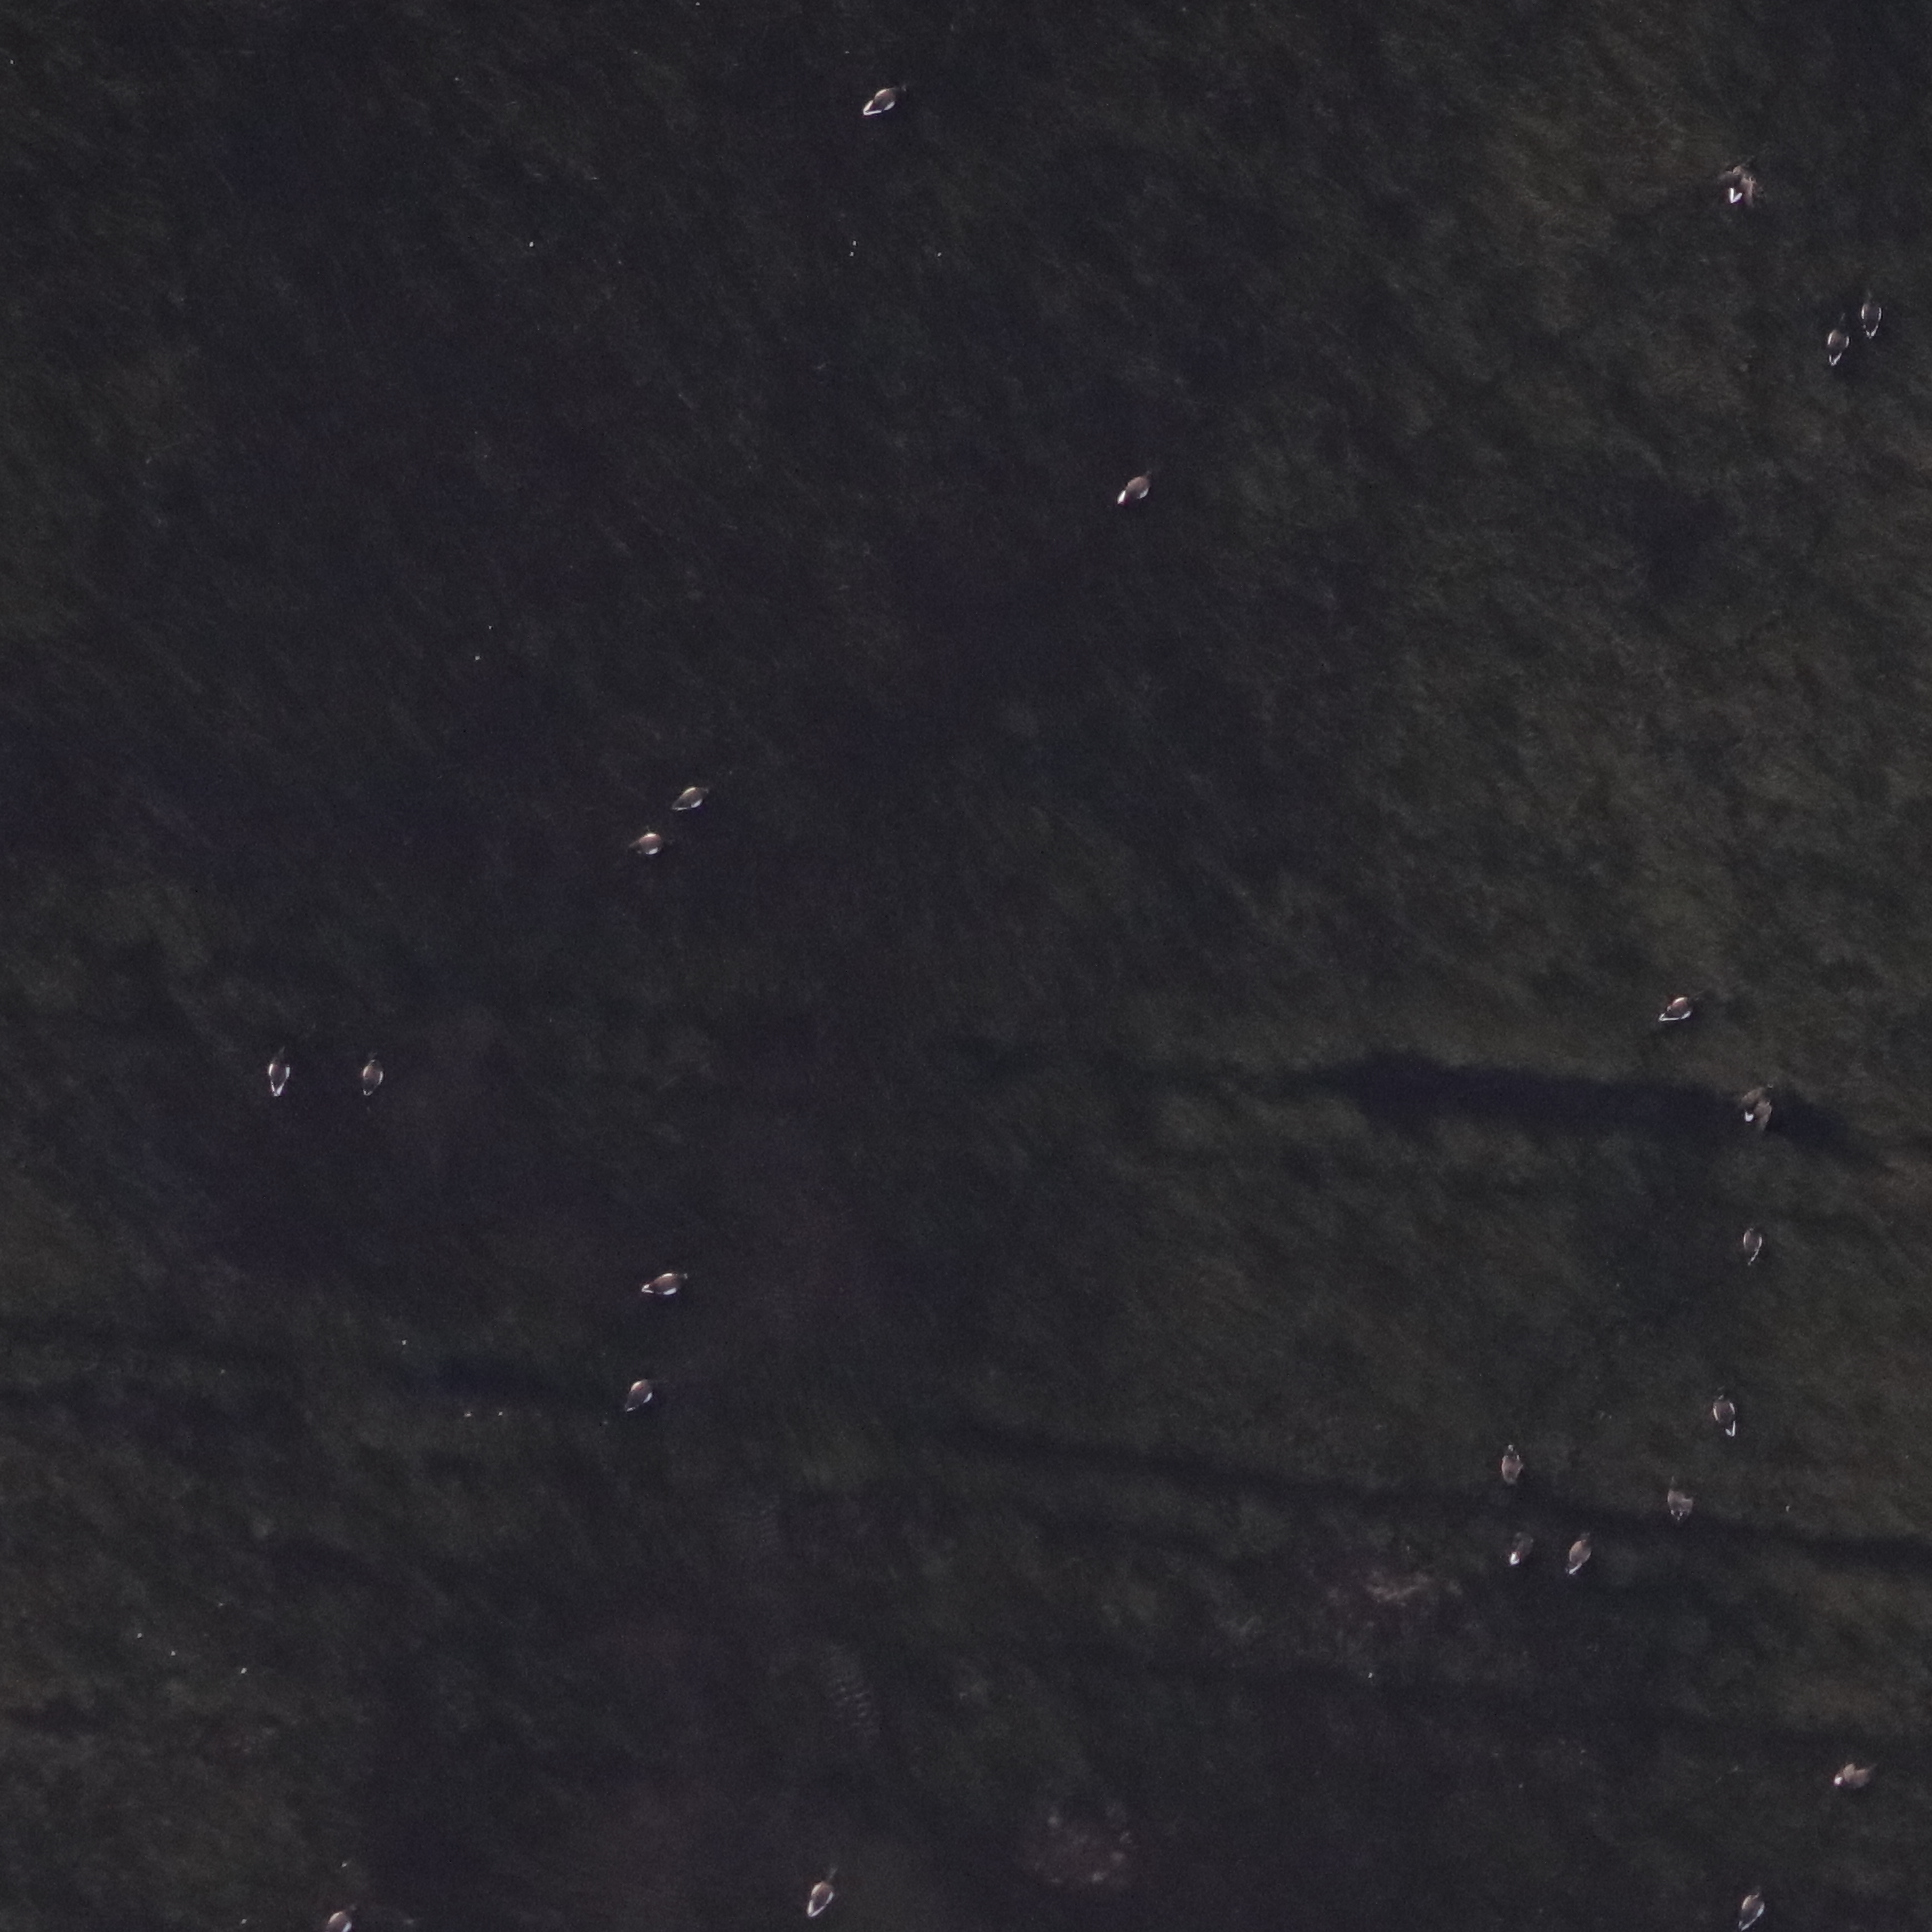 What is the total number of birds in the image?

23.